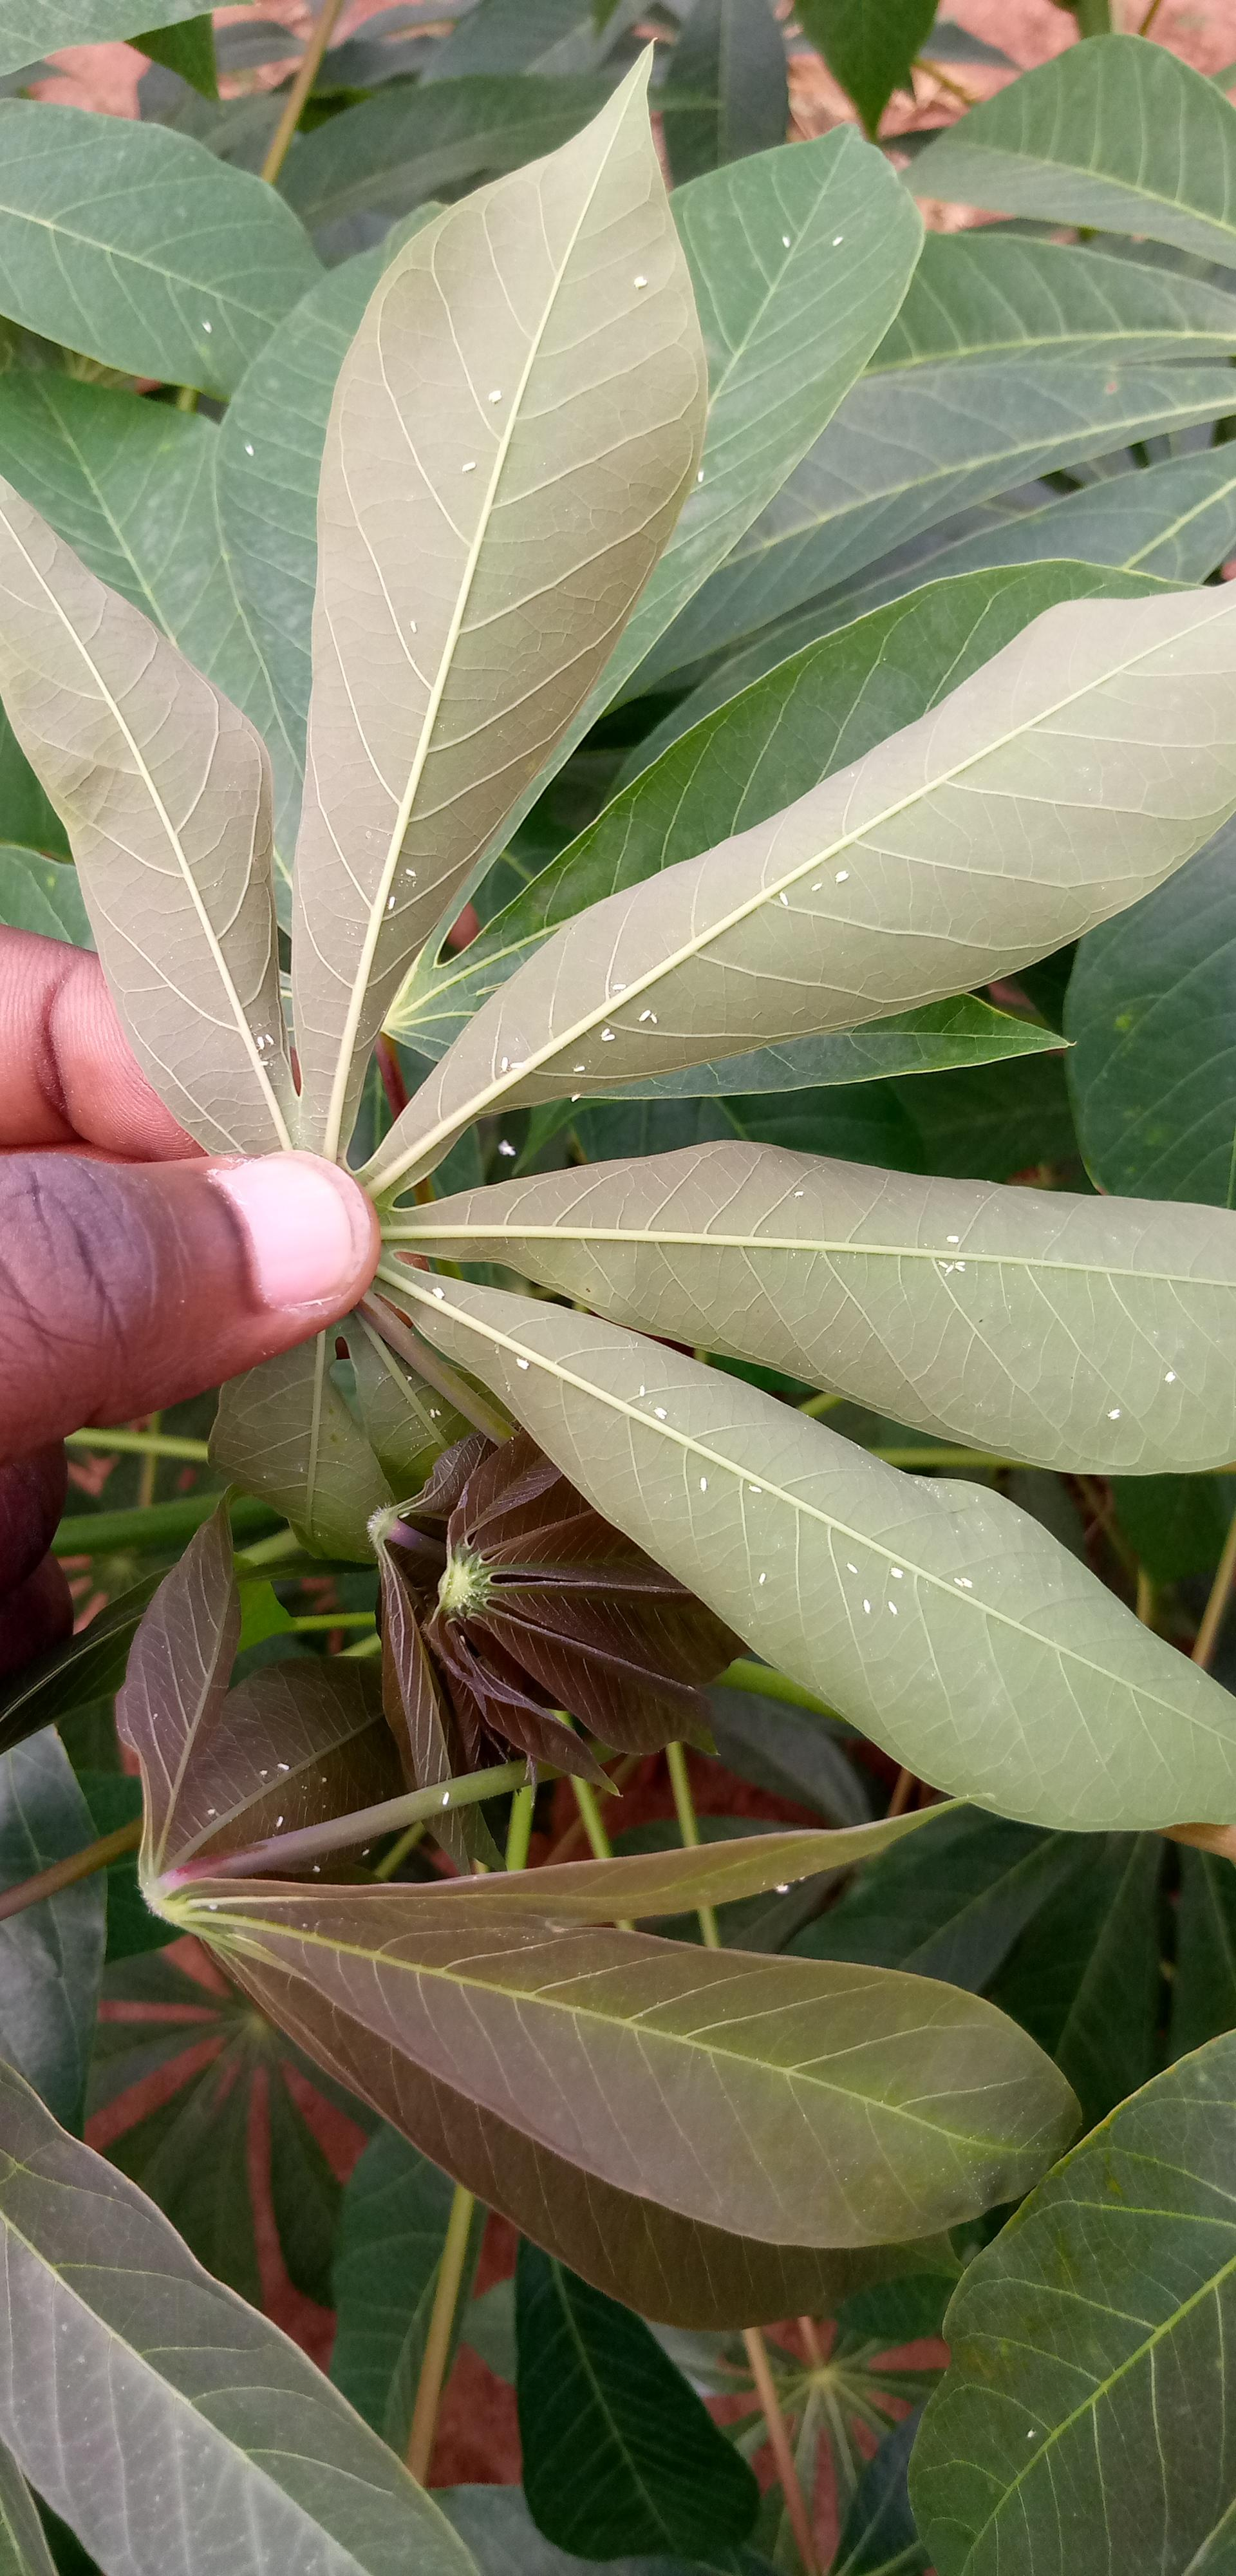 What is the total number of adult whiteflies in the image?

36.